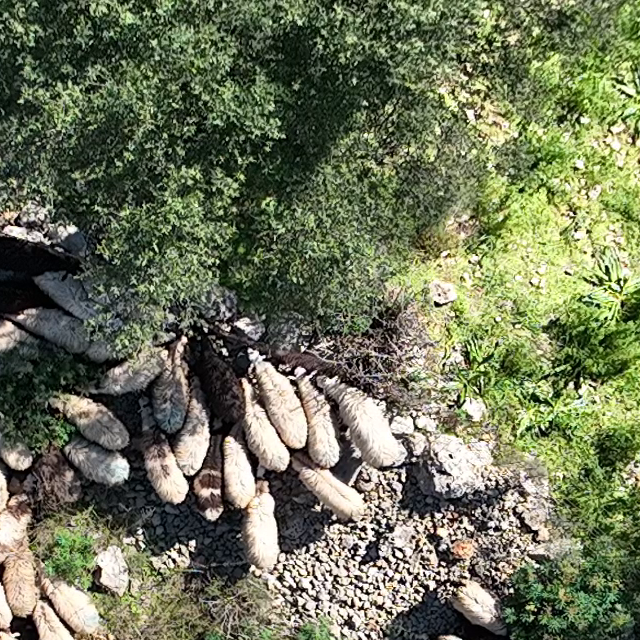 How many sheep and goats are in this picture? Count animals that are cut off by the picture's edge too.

33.